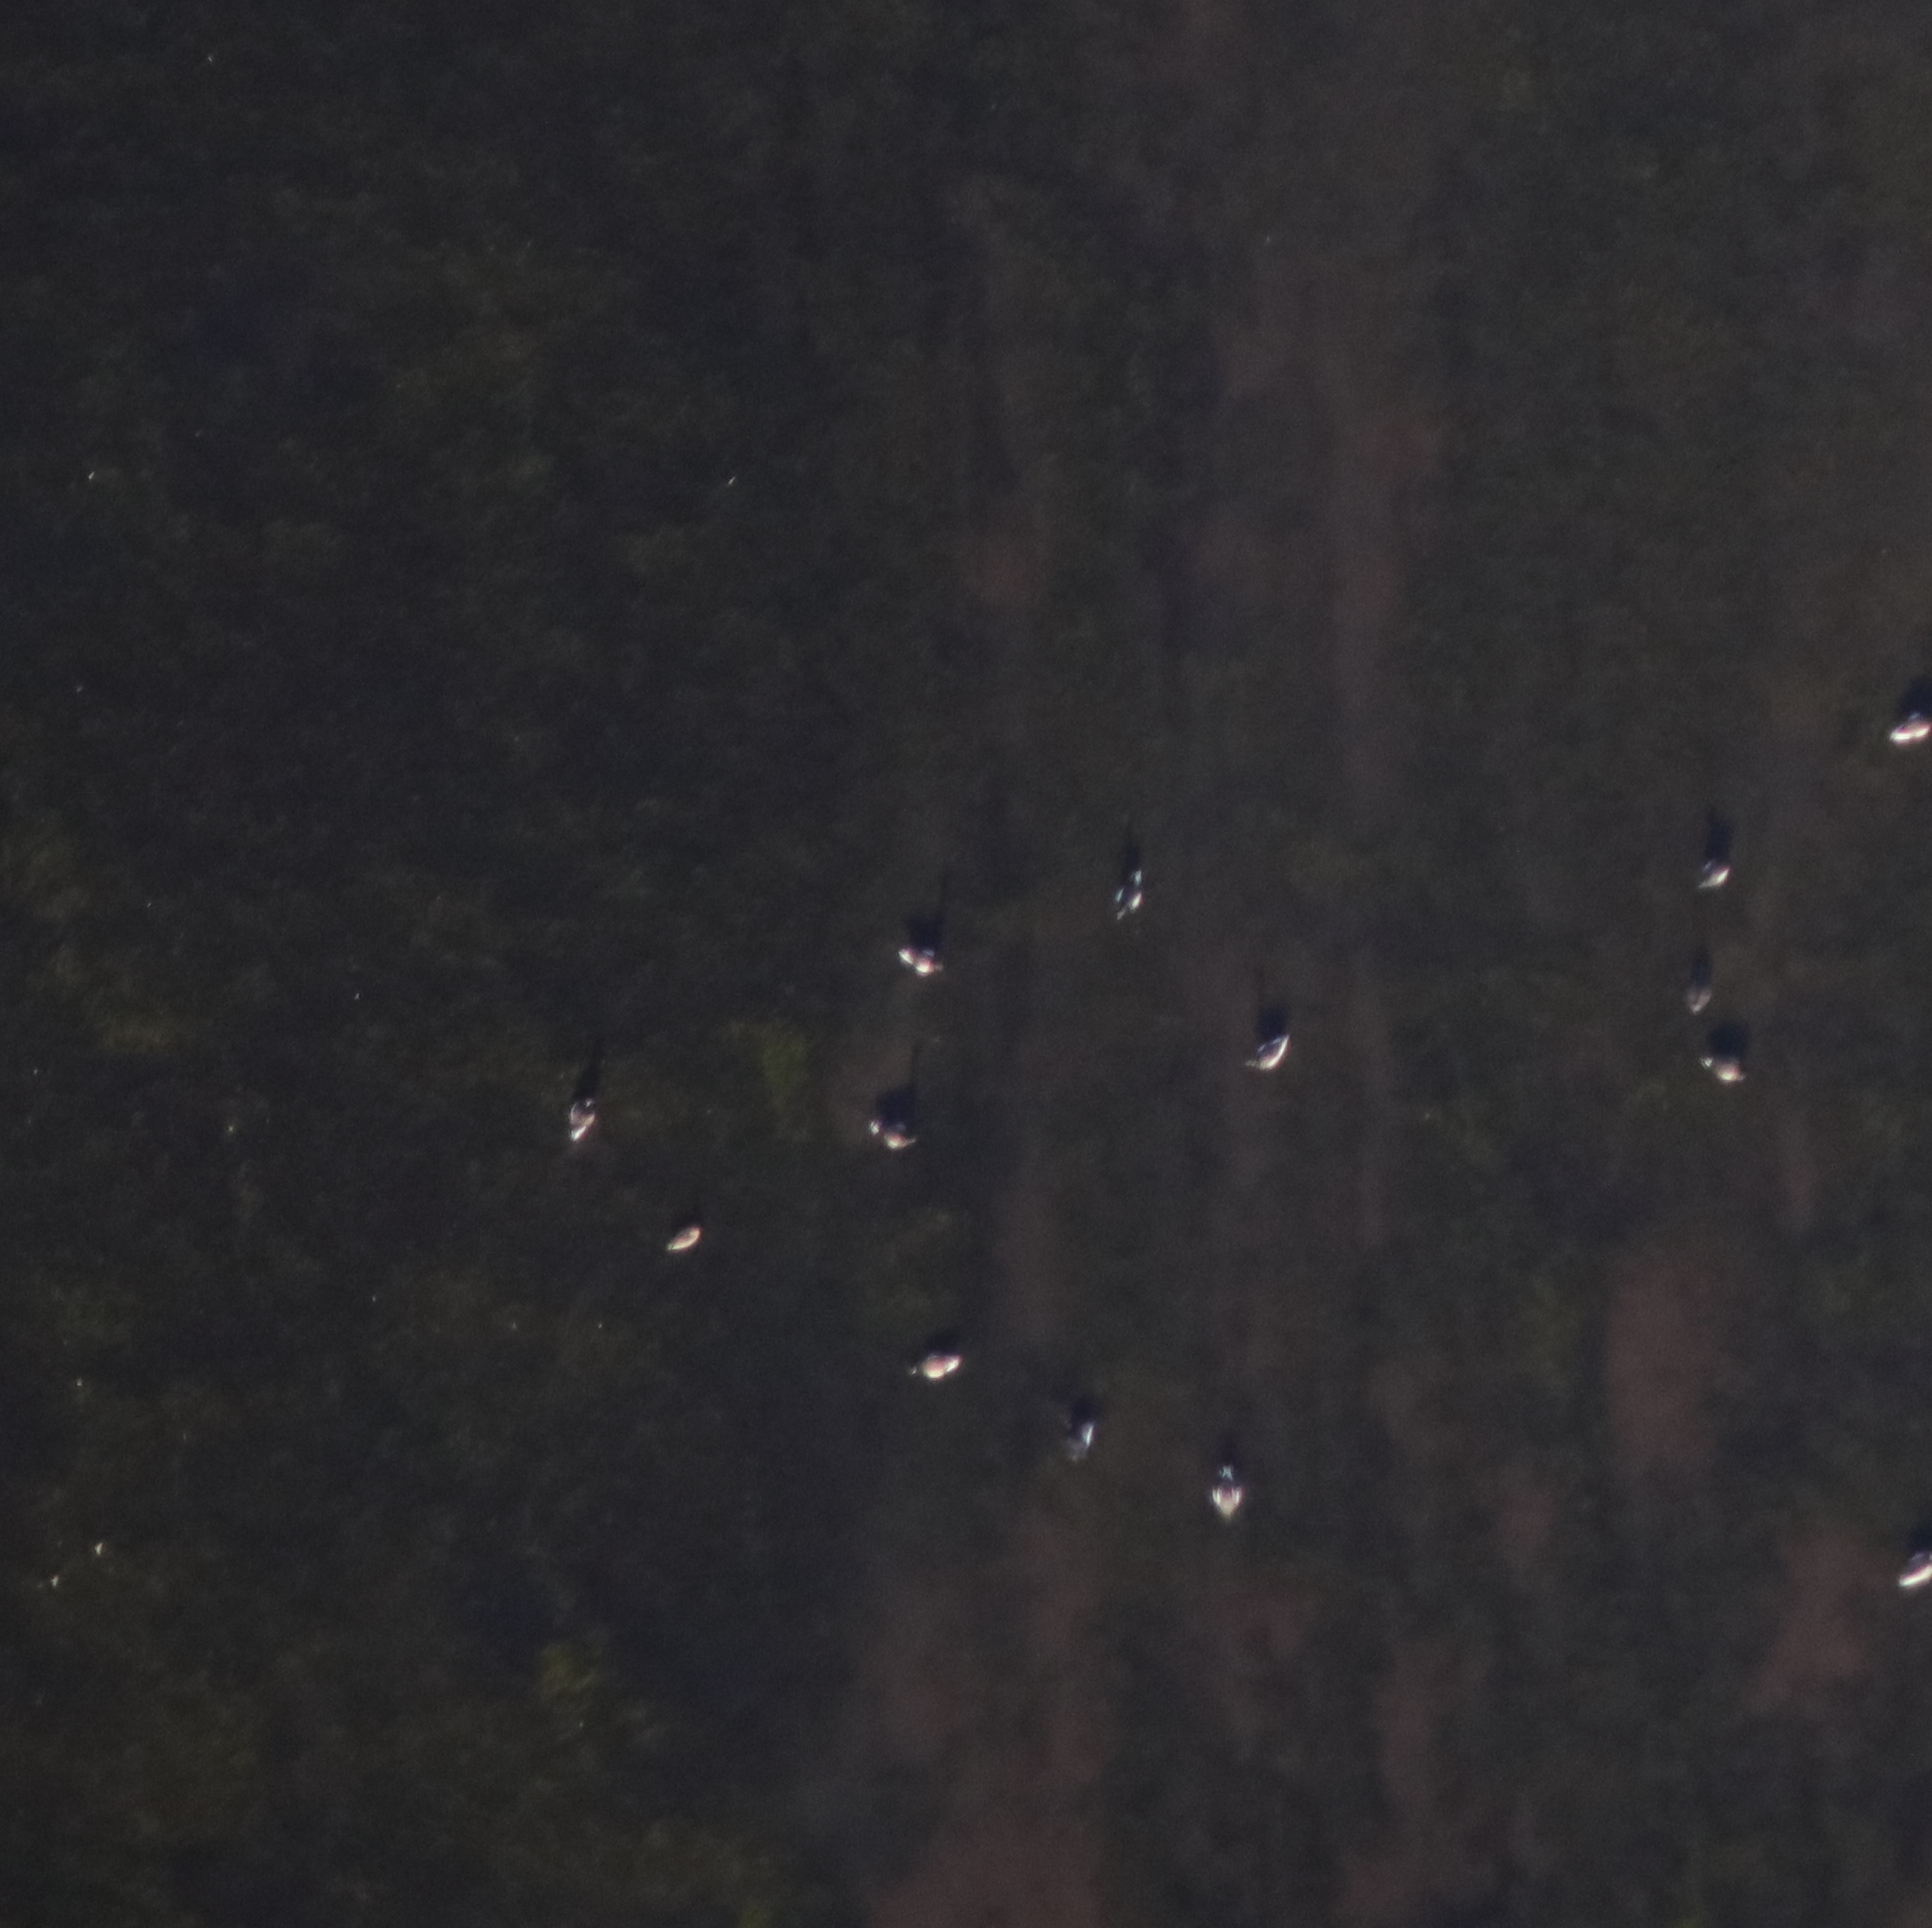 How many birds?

14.